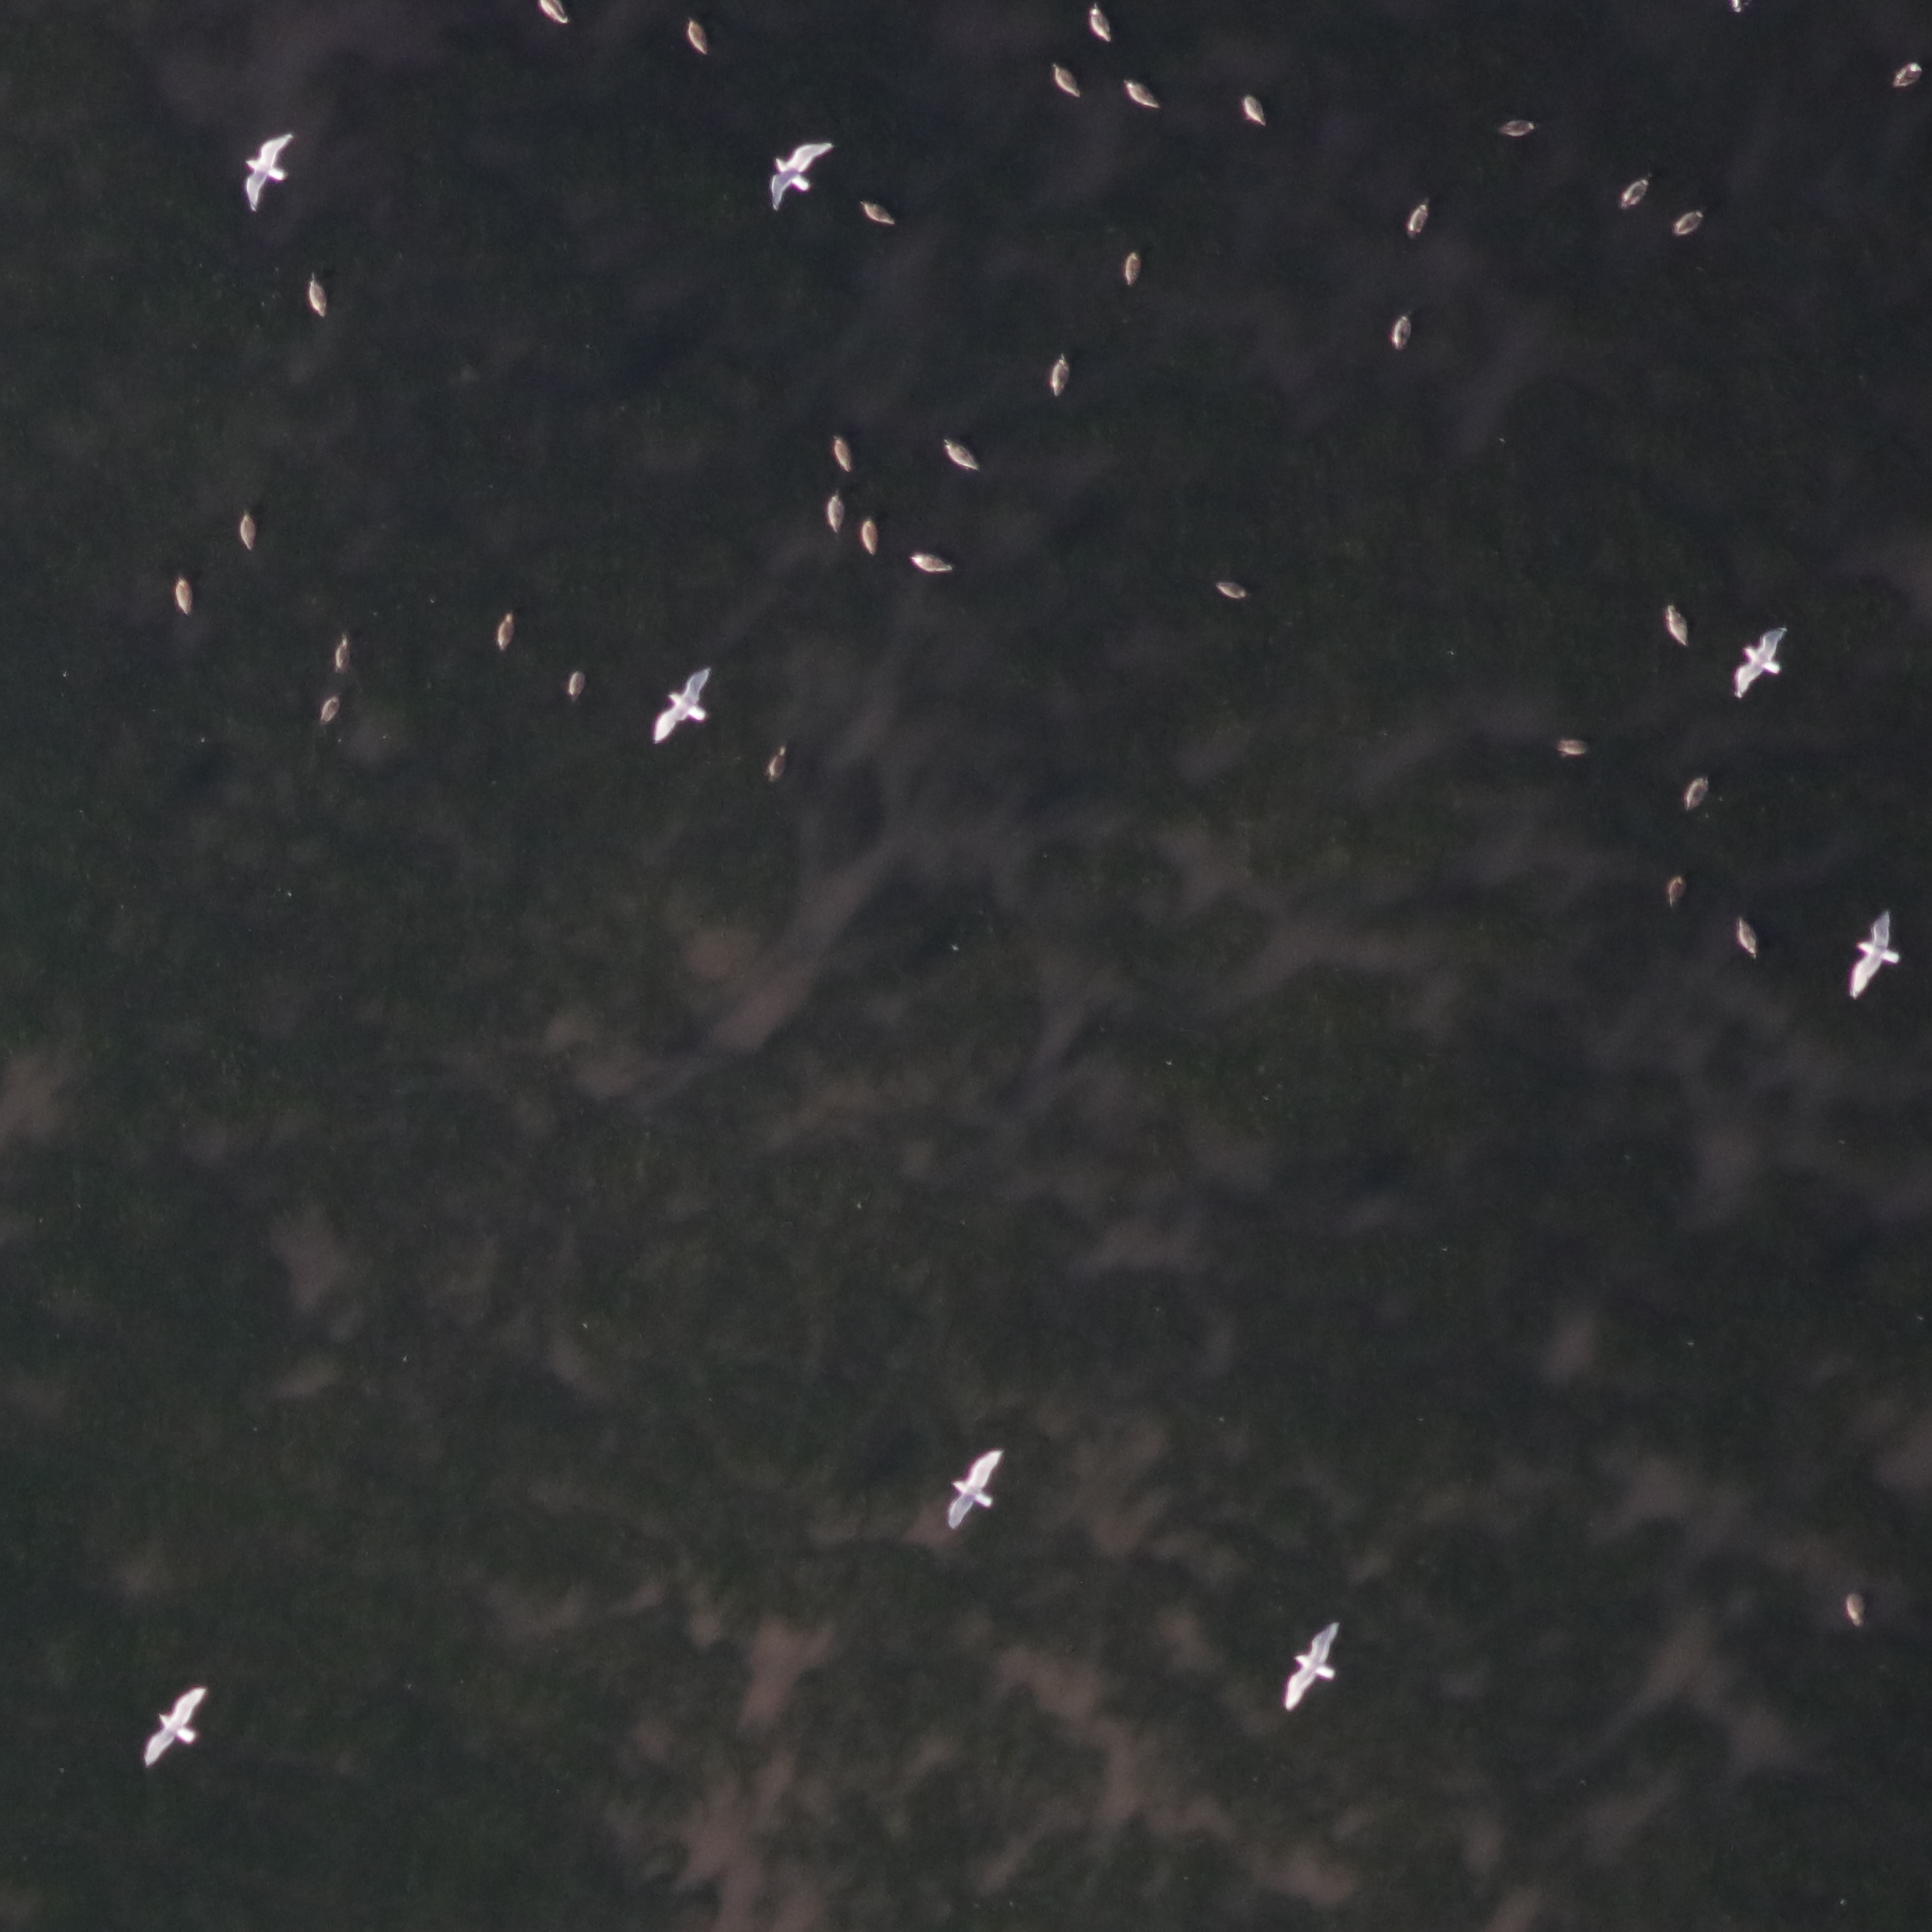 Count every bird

43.